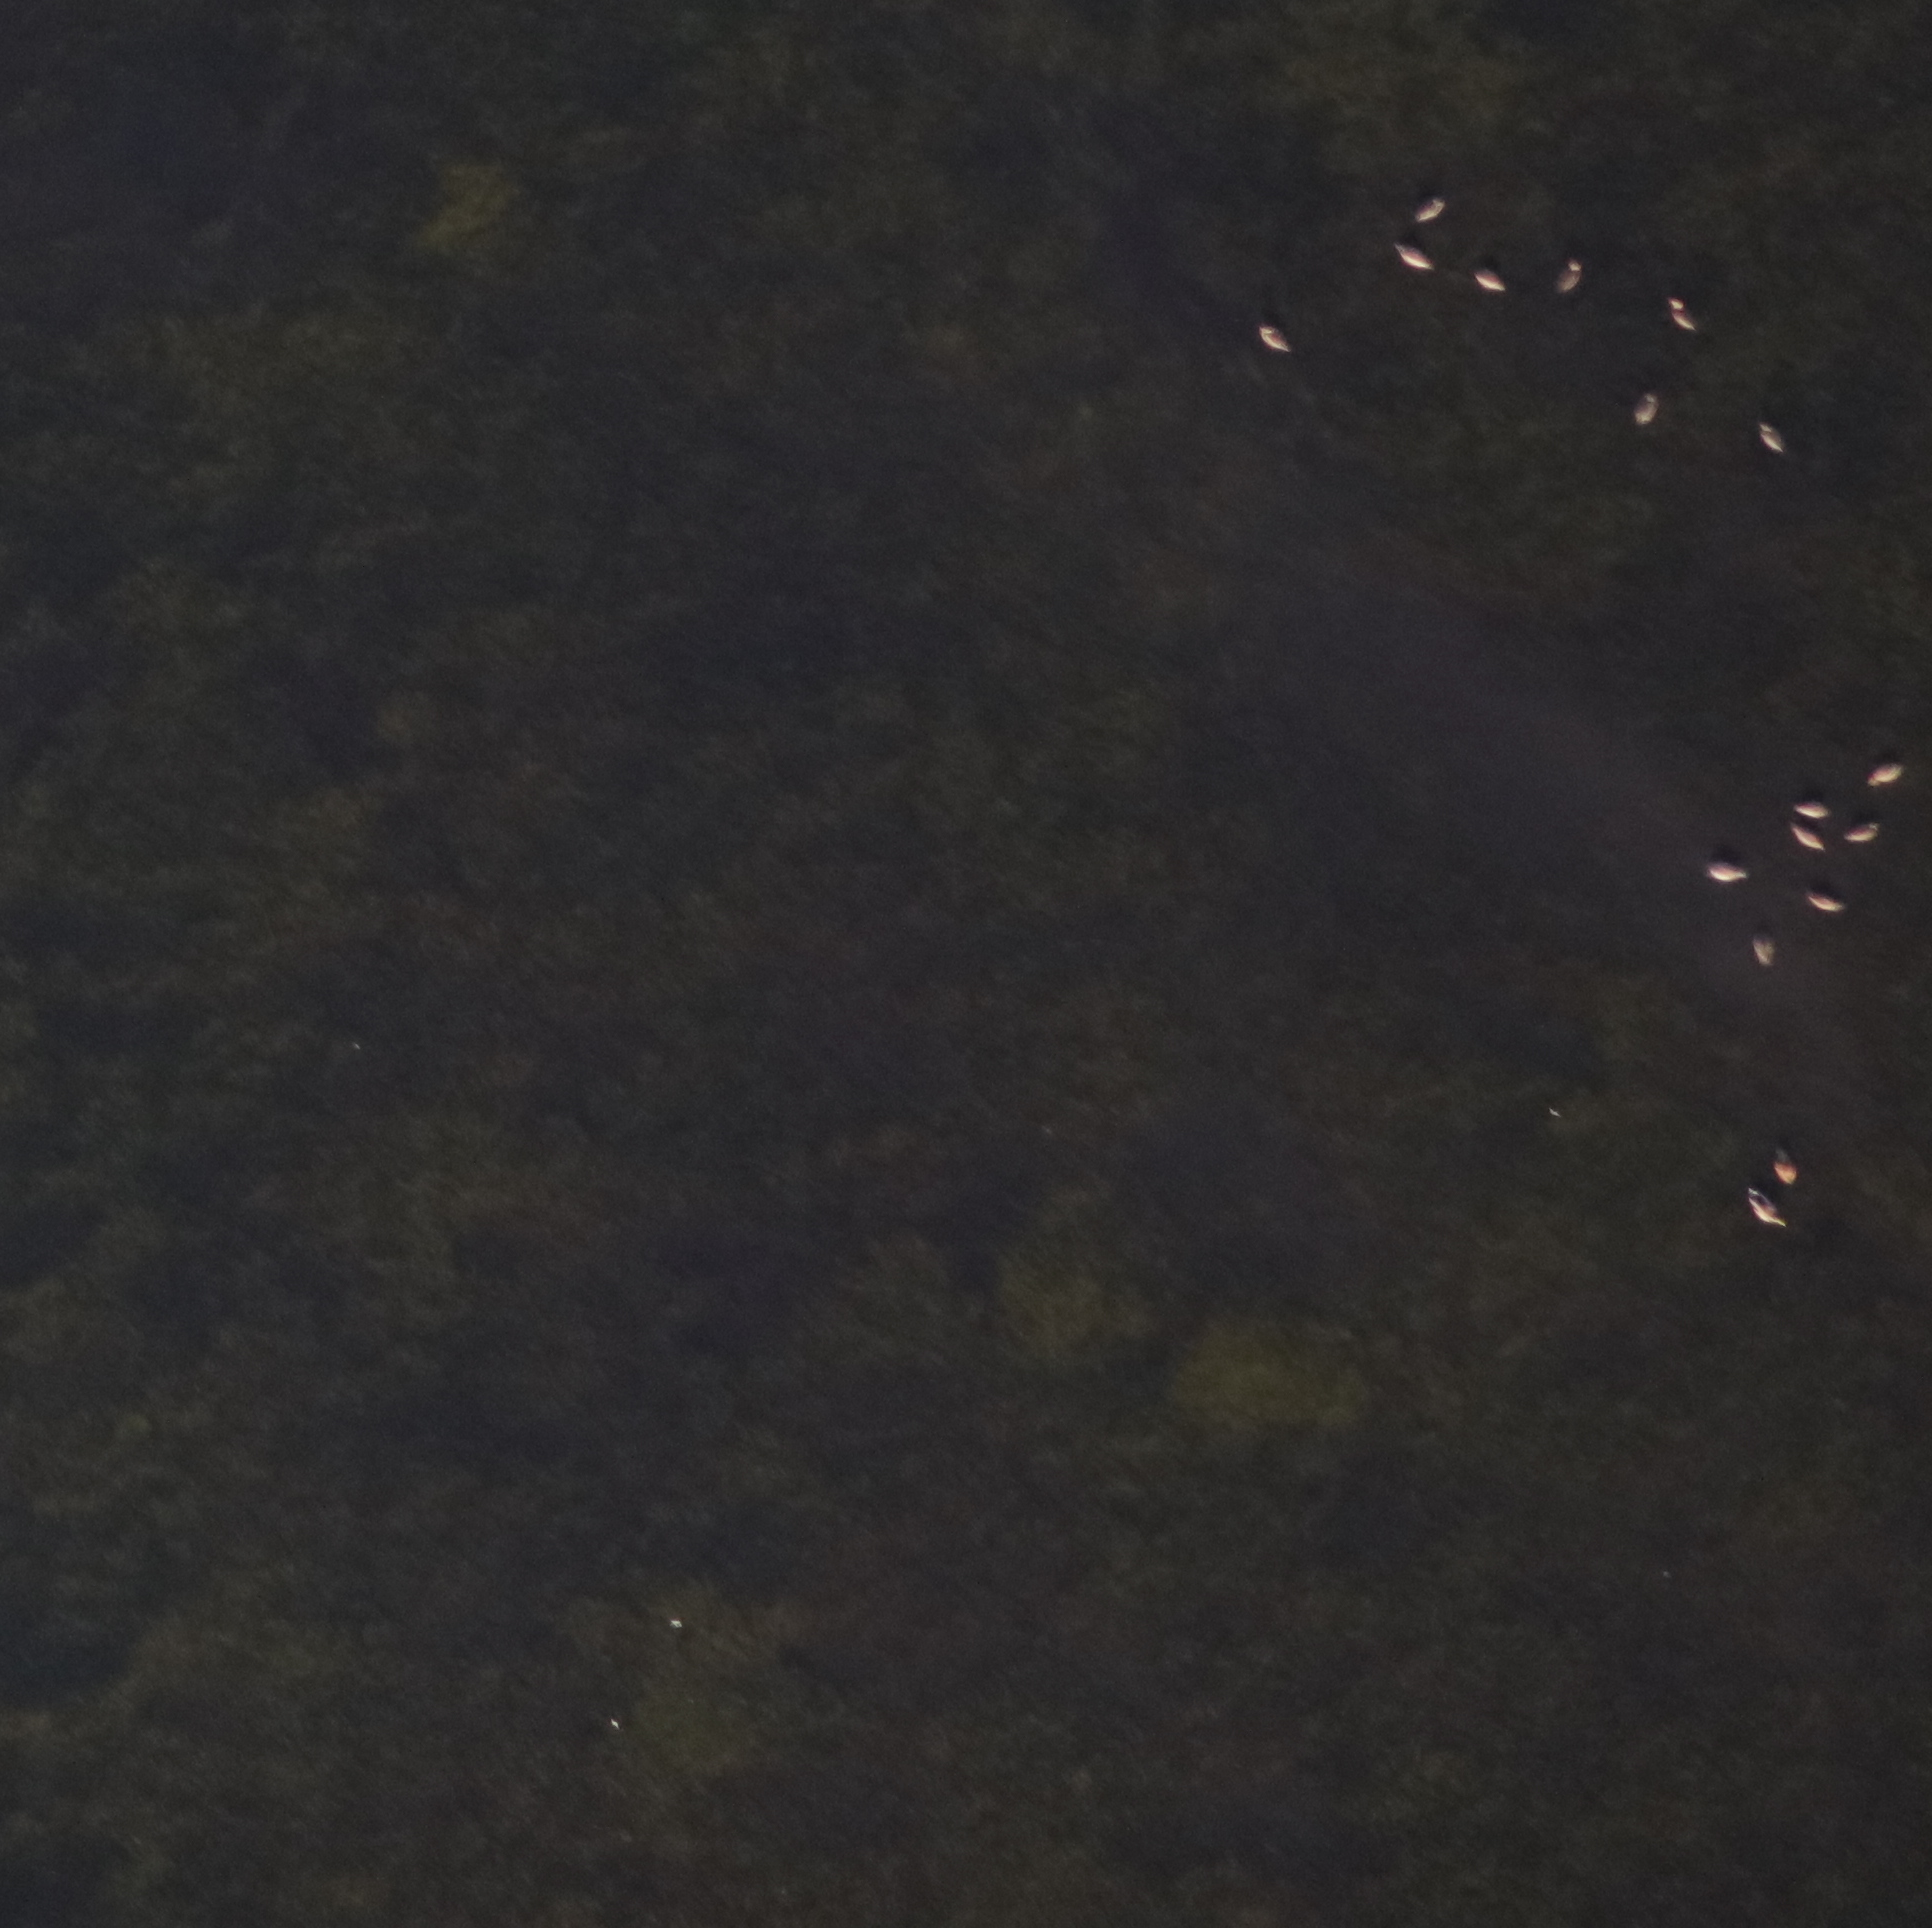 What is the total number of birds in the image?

17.